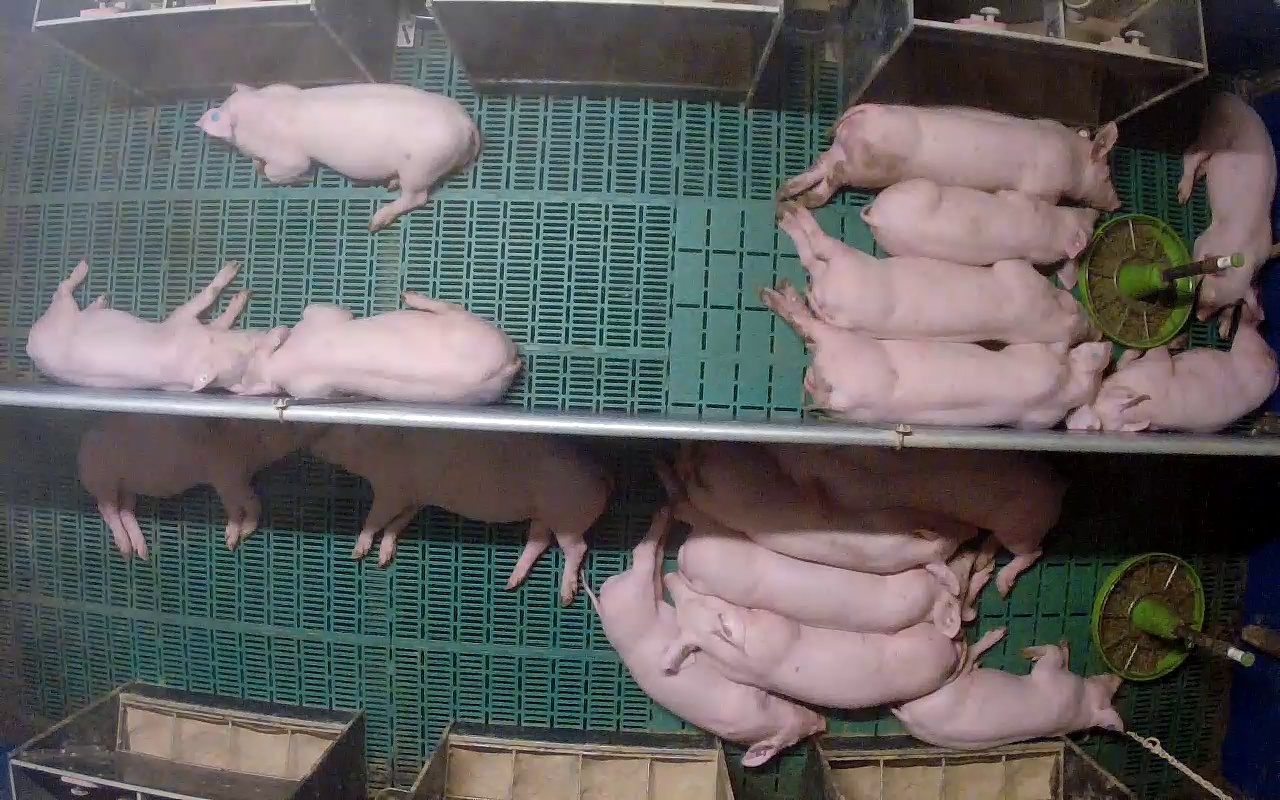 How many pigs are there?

17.